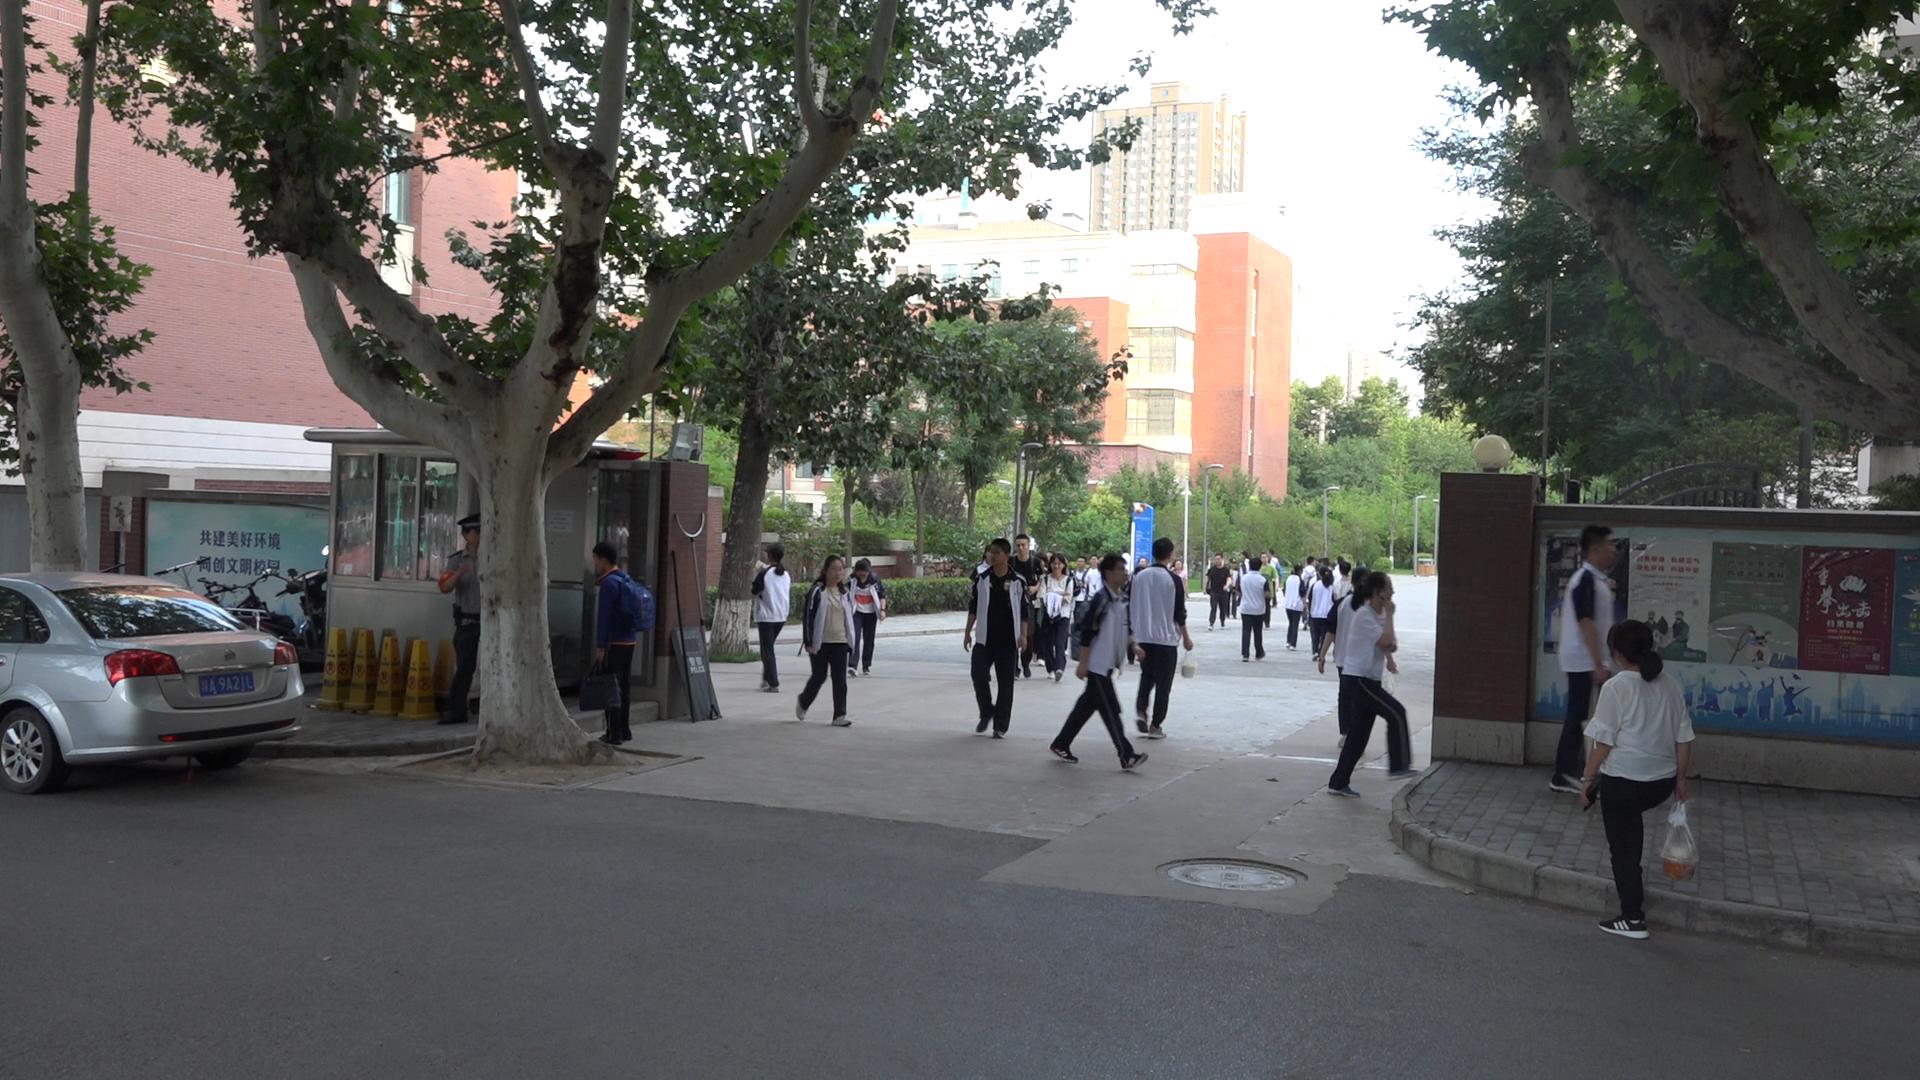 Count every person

33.